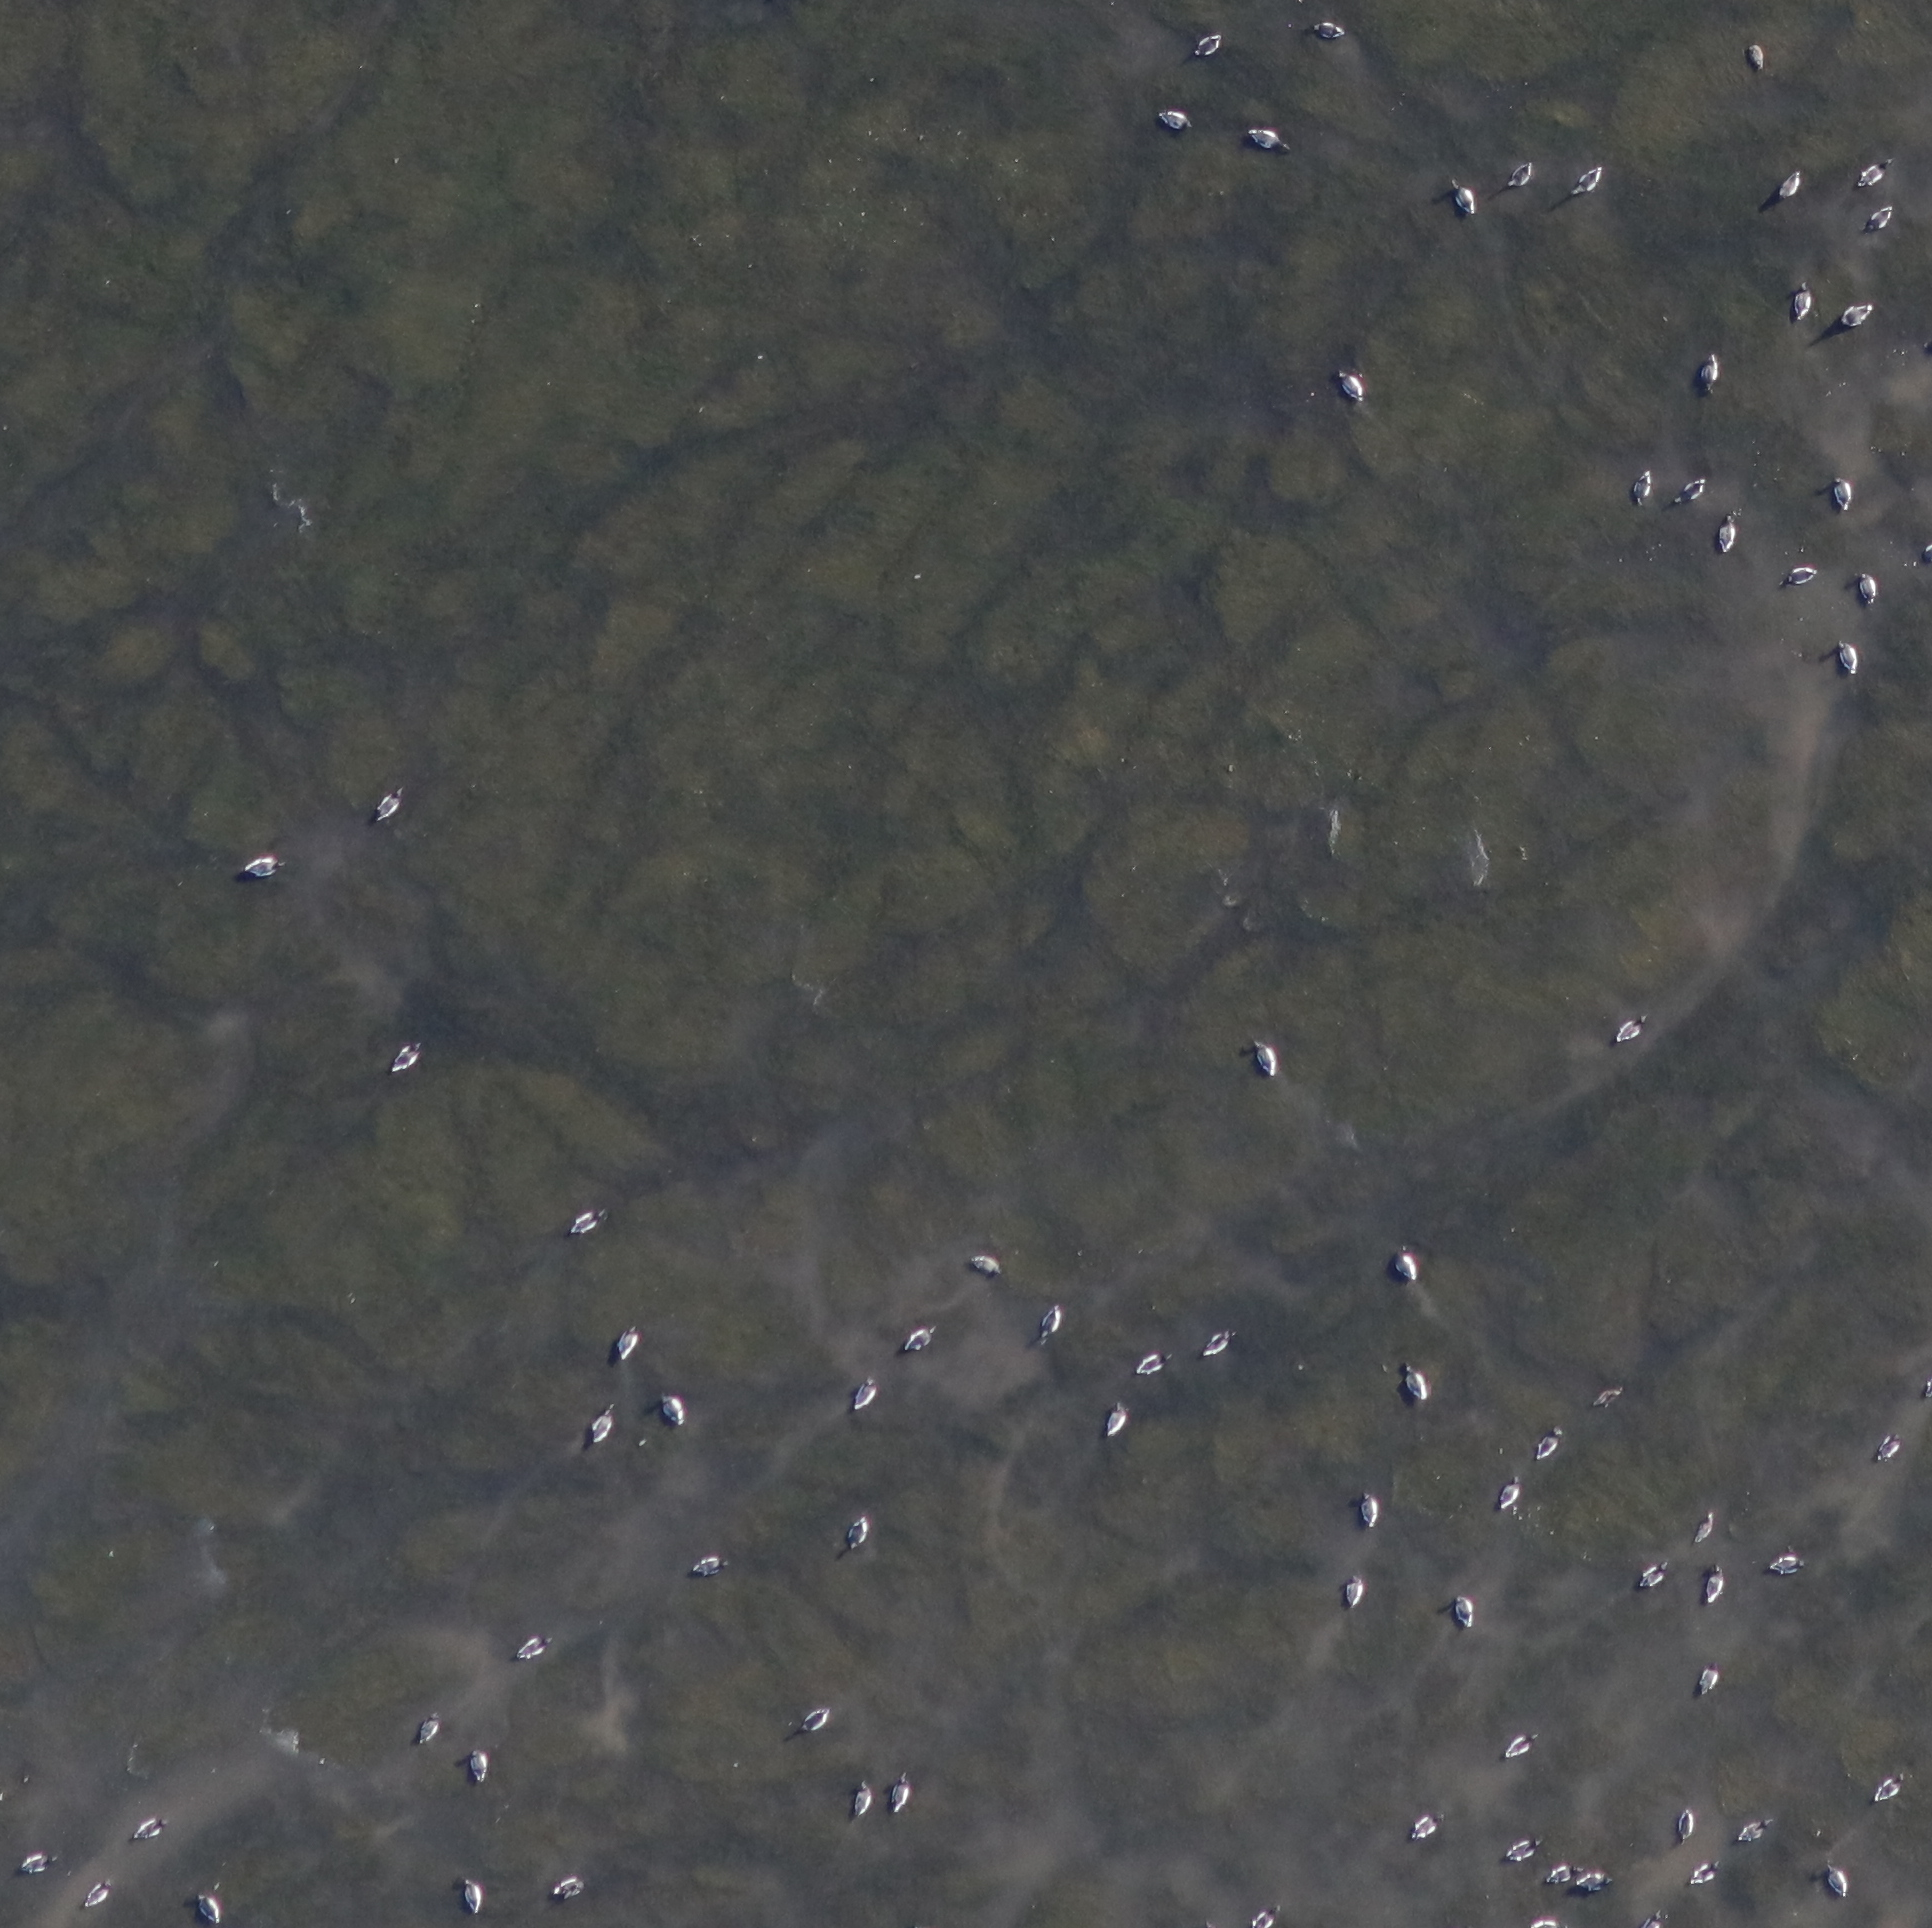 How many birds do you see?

77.